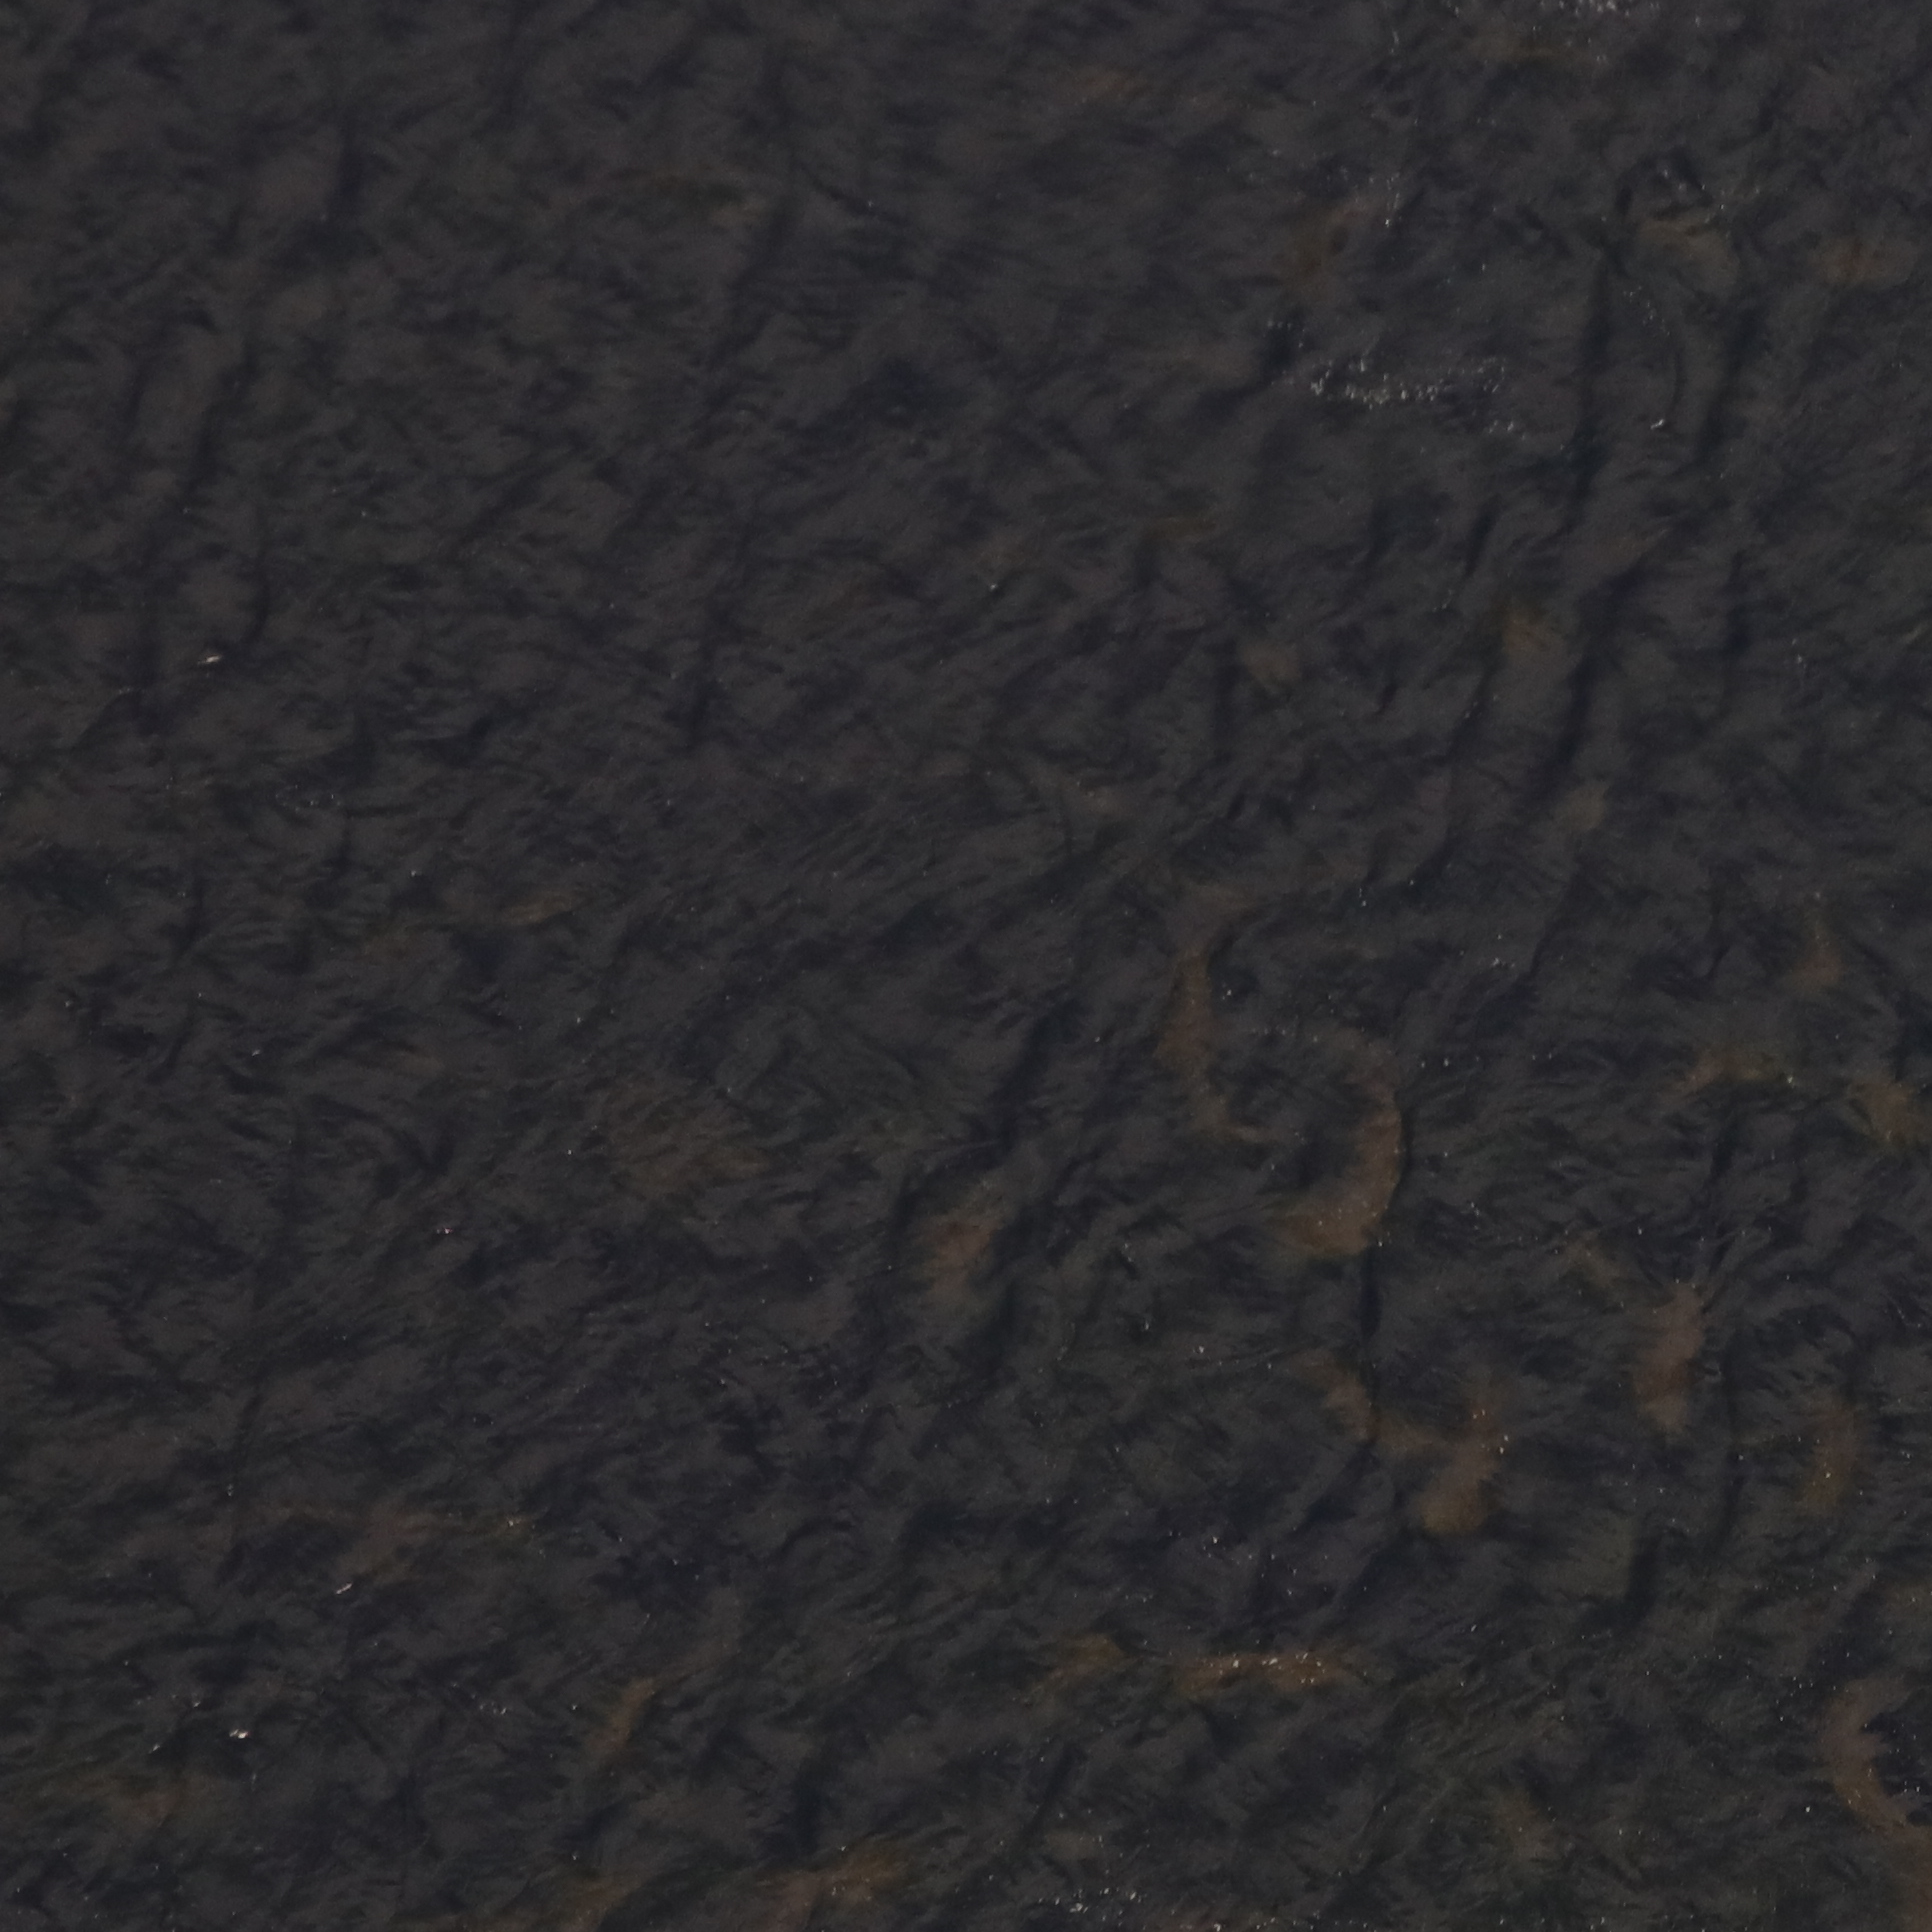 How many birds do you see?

0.